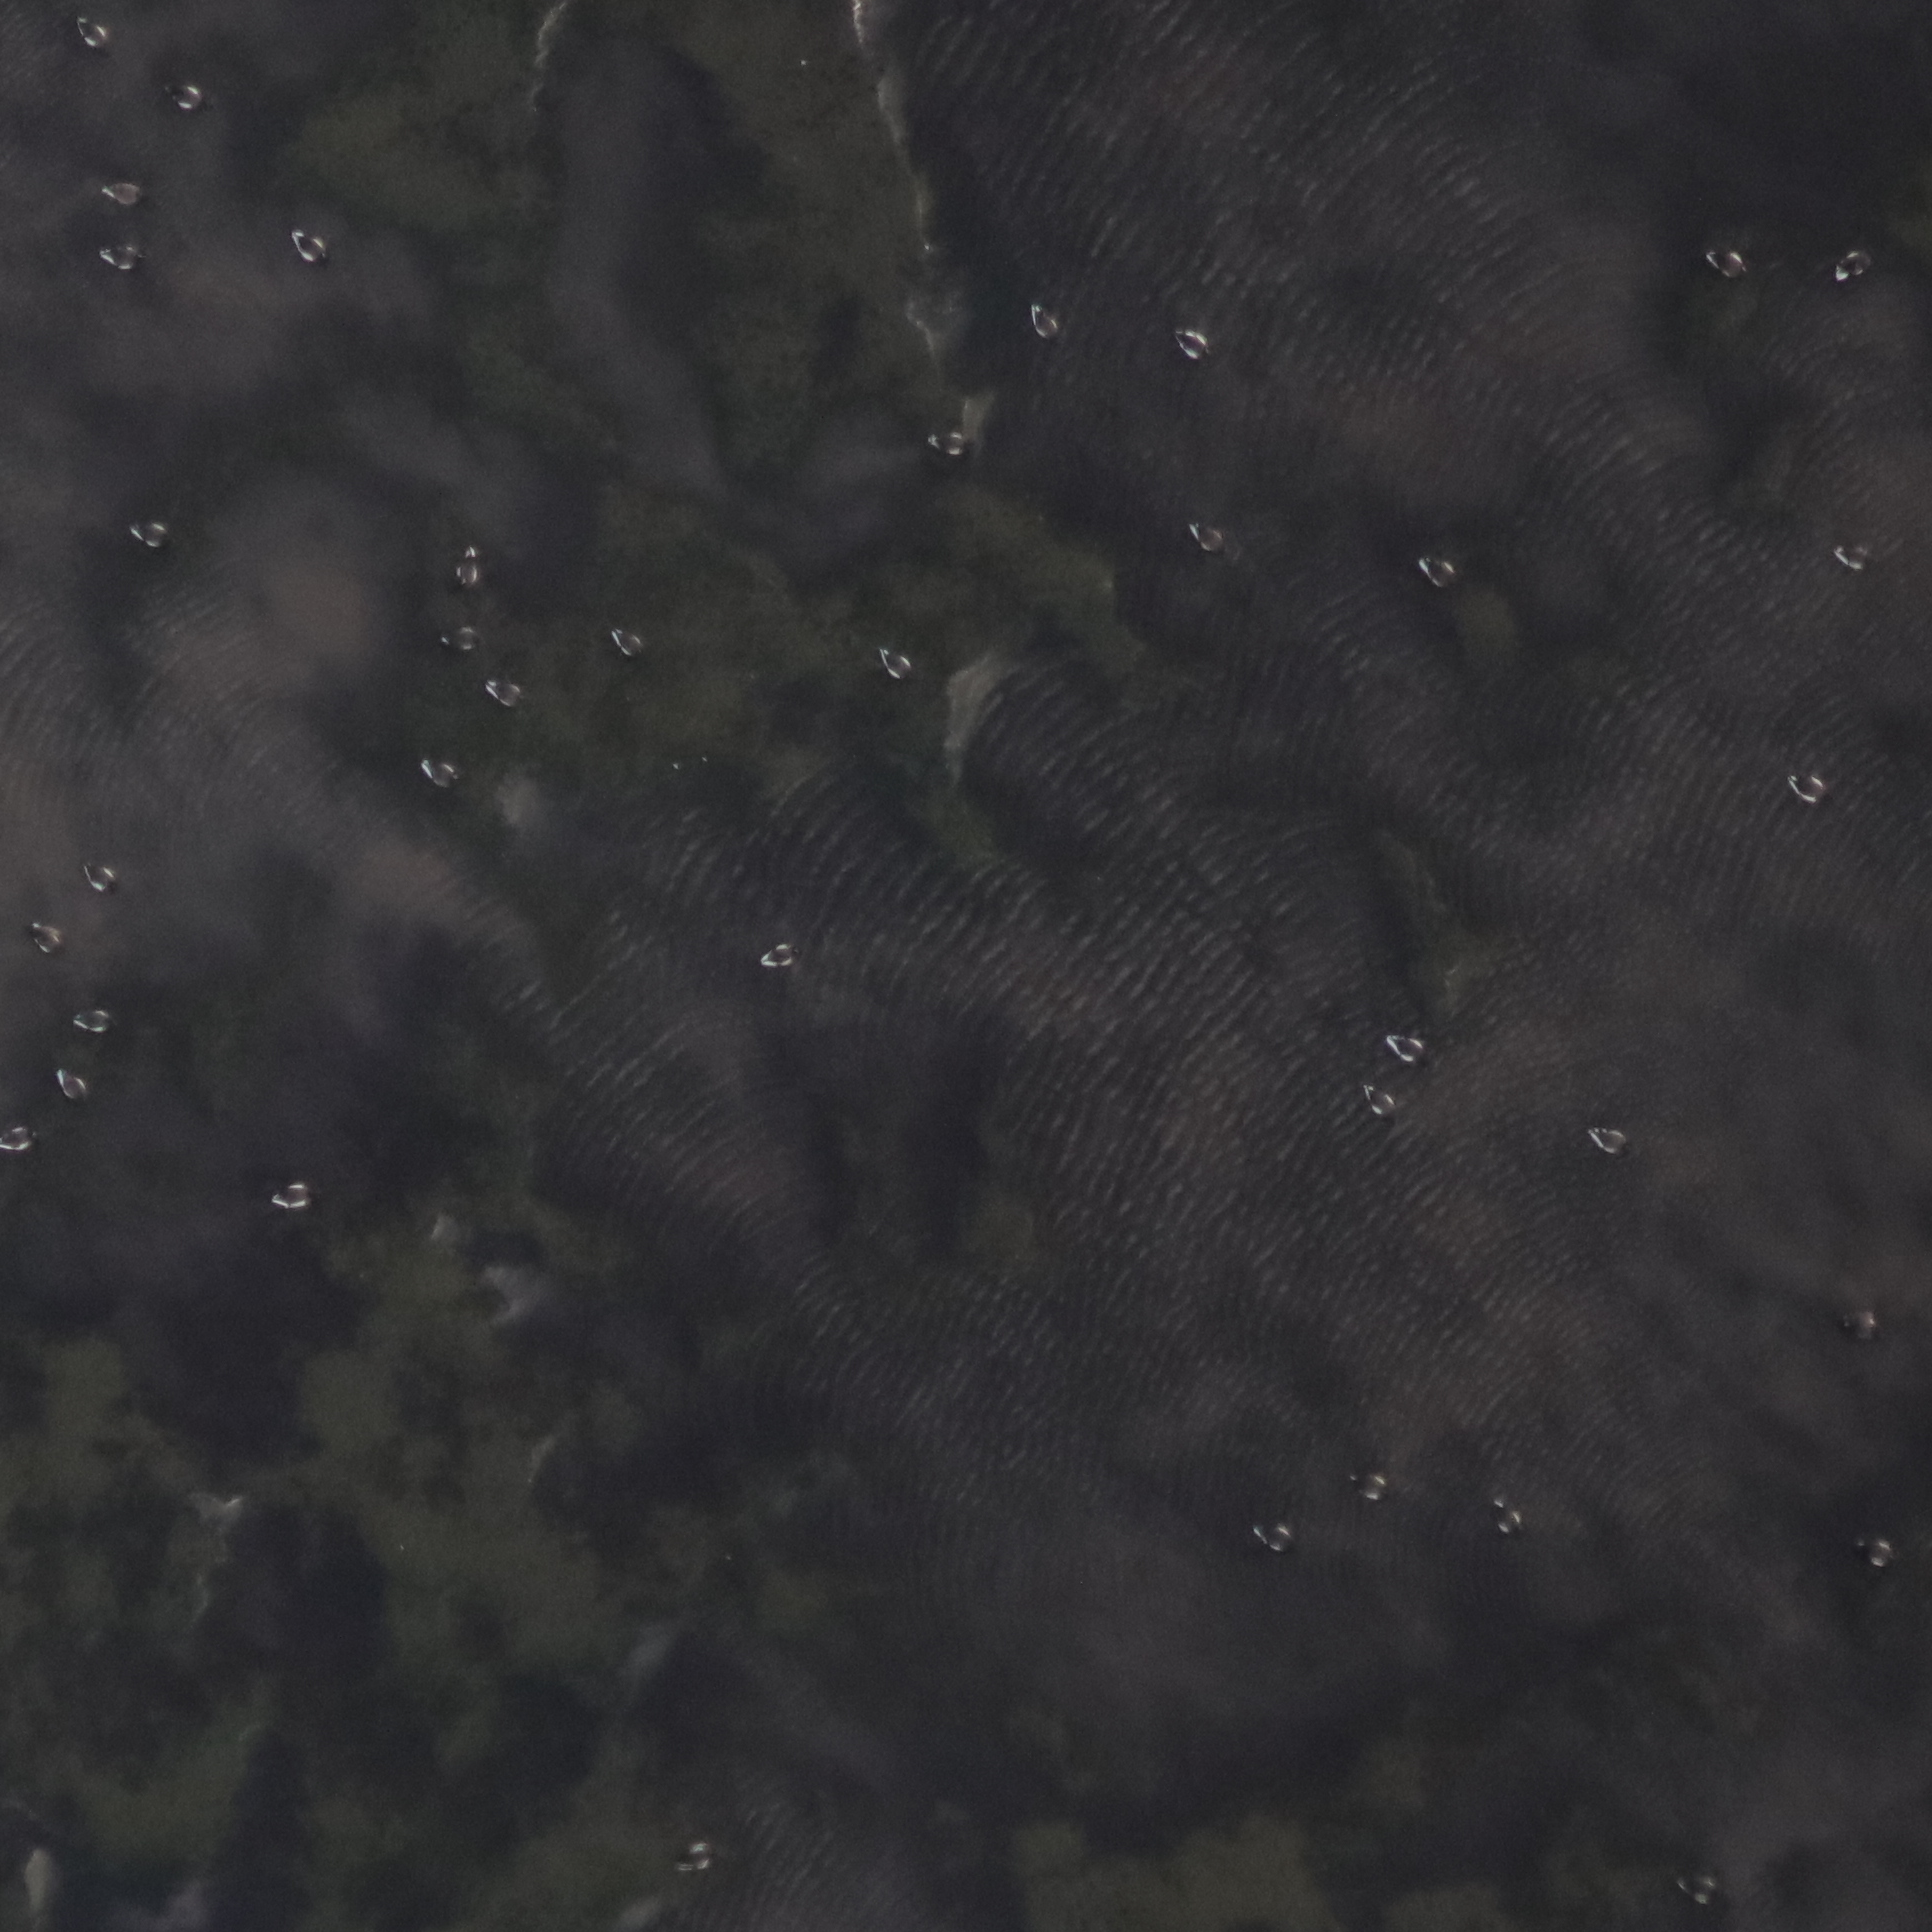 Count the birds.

38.